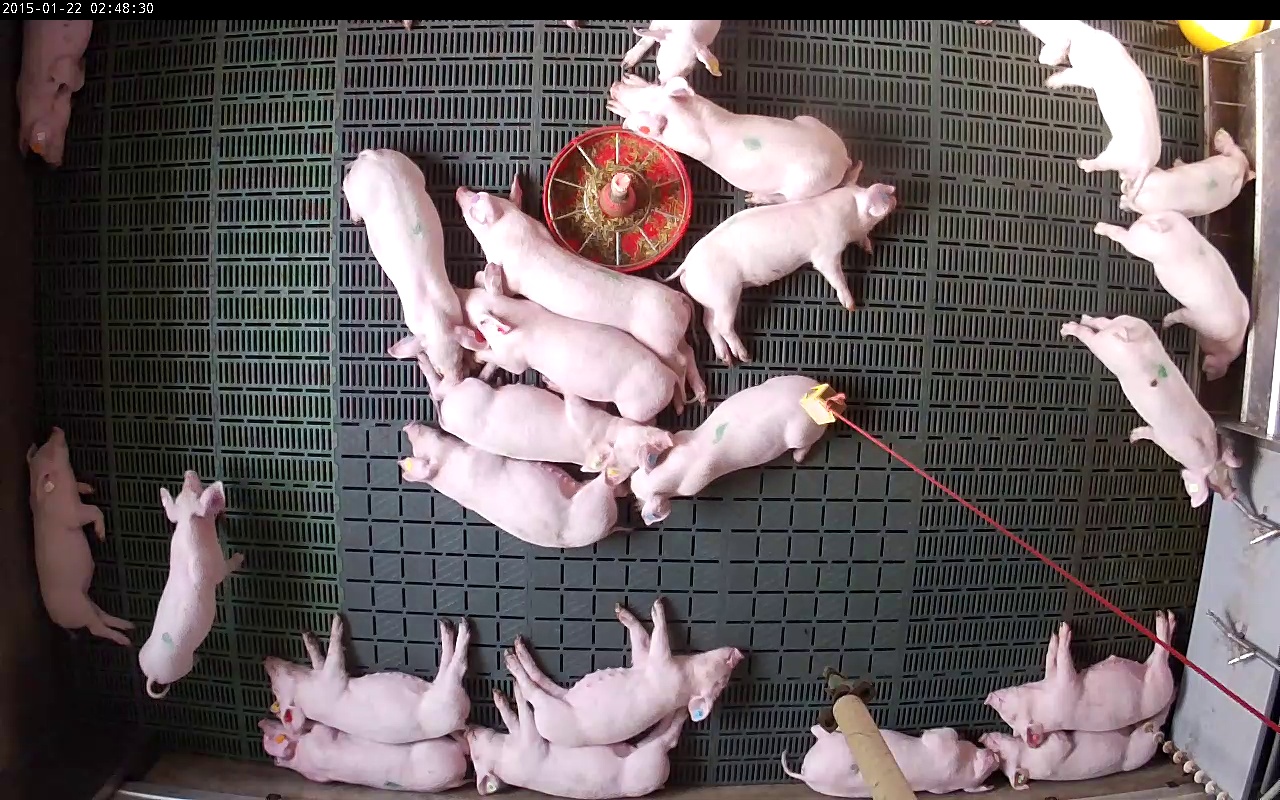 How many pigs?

23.